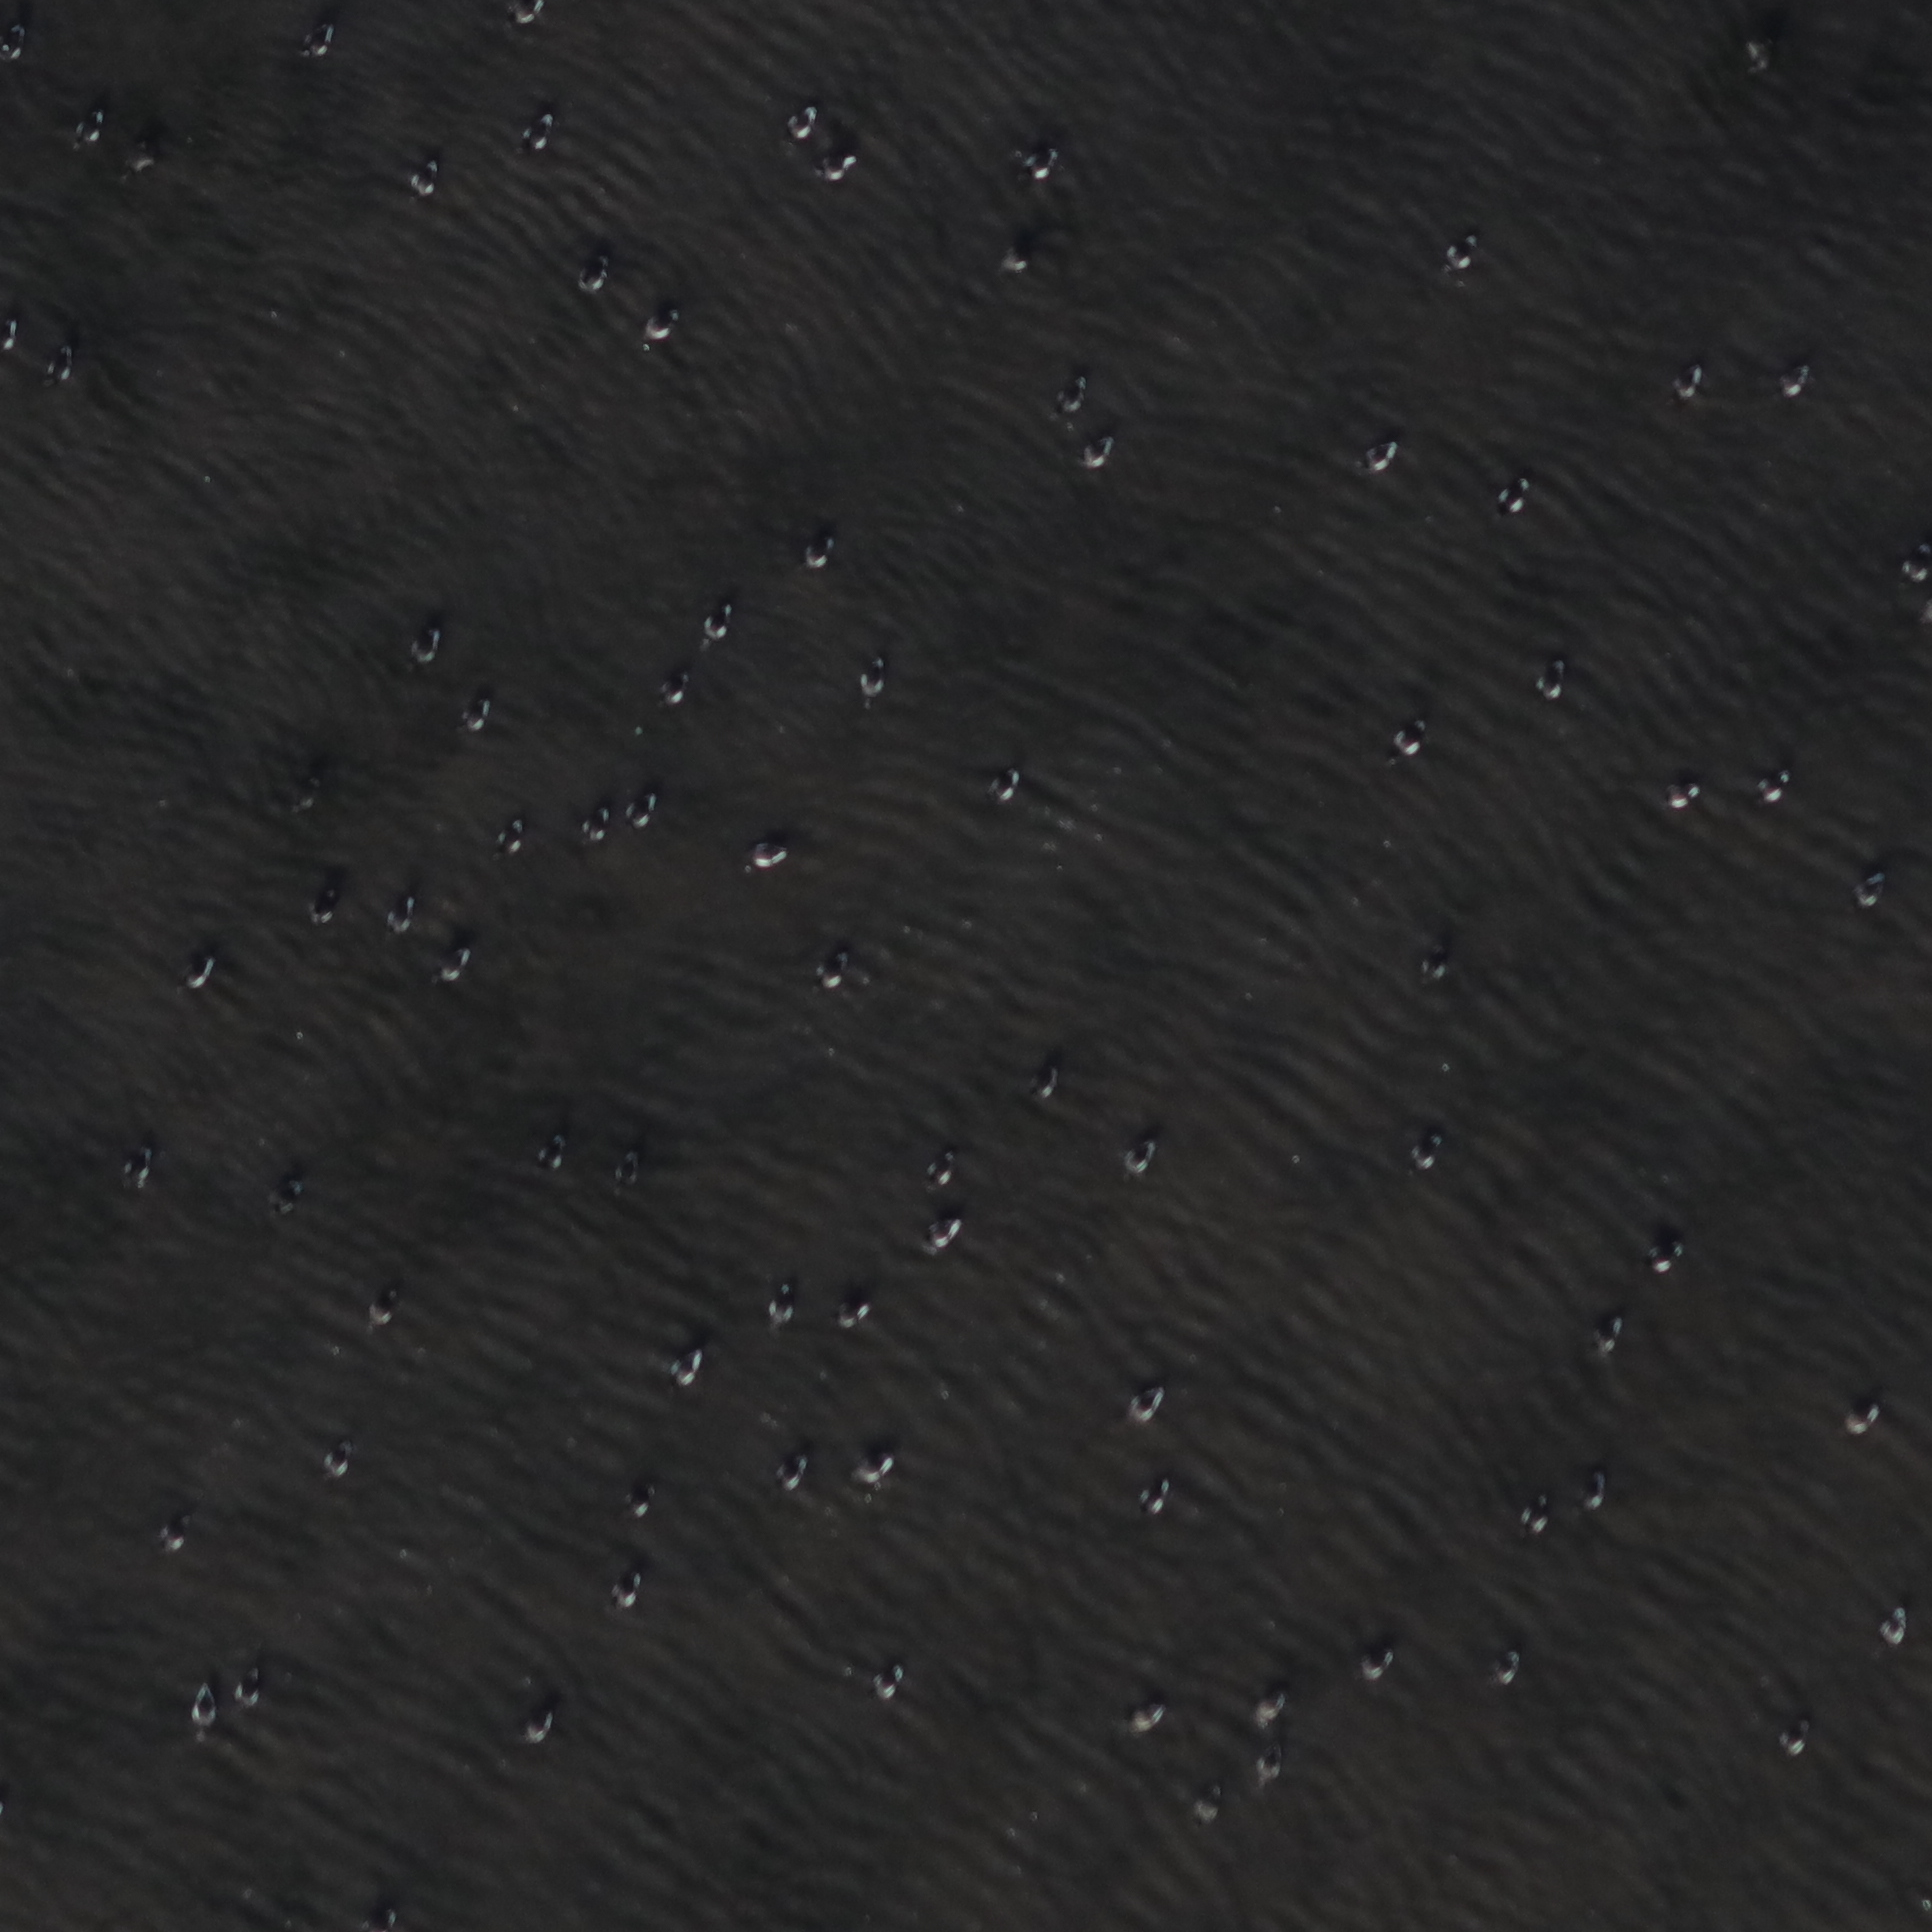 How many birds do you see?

85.